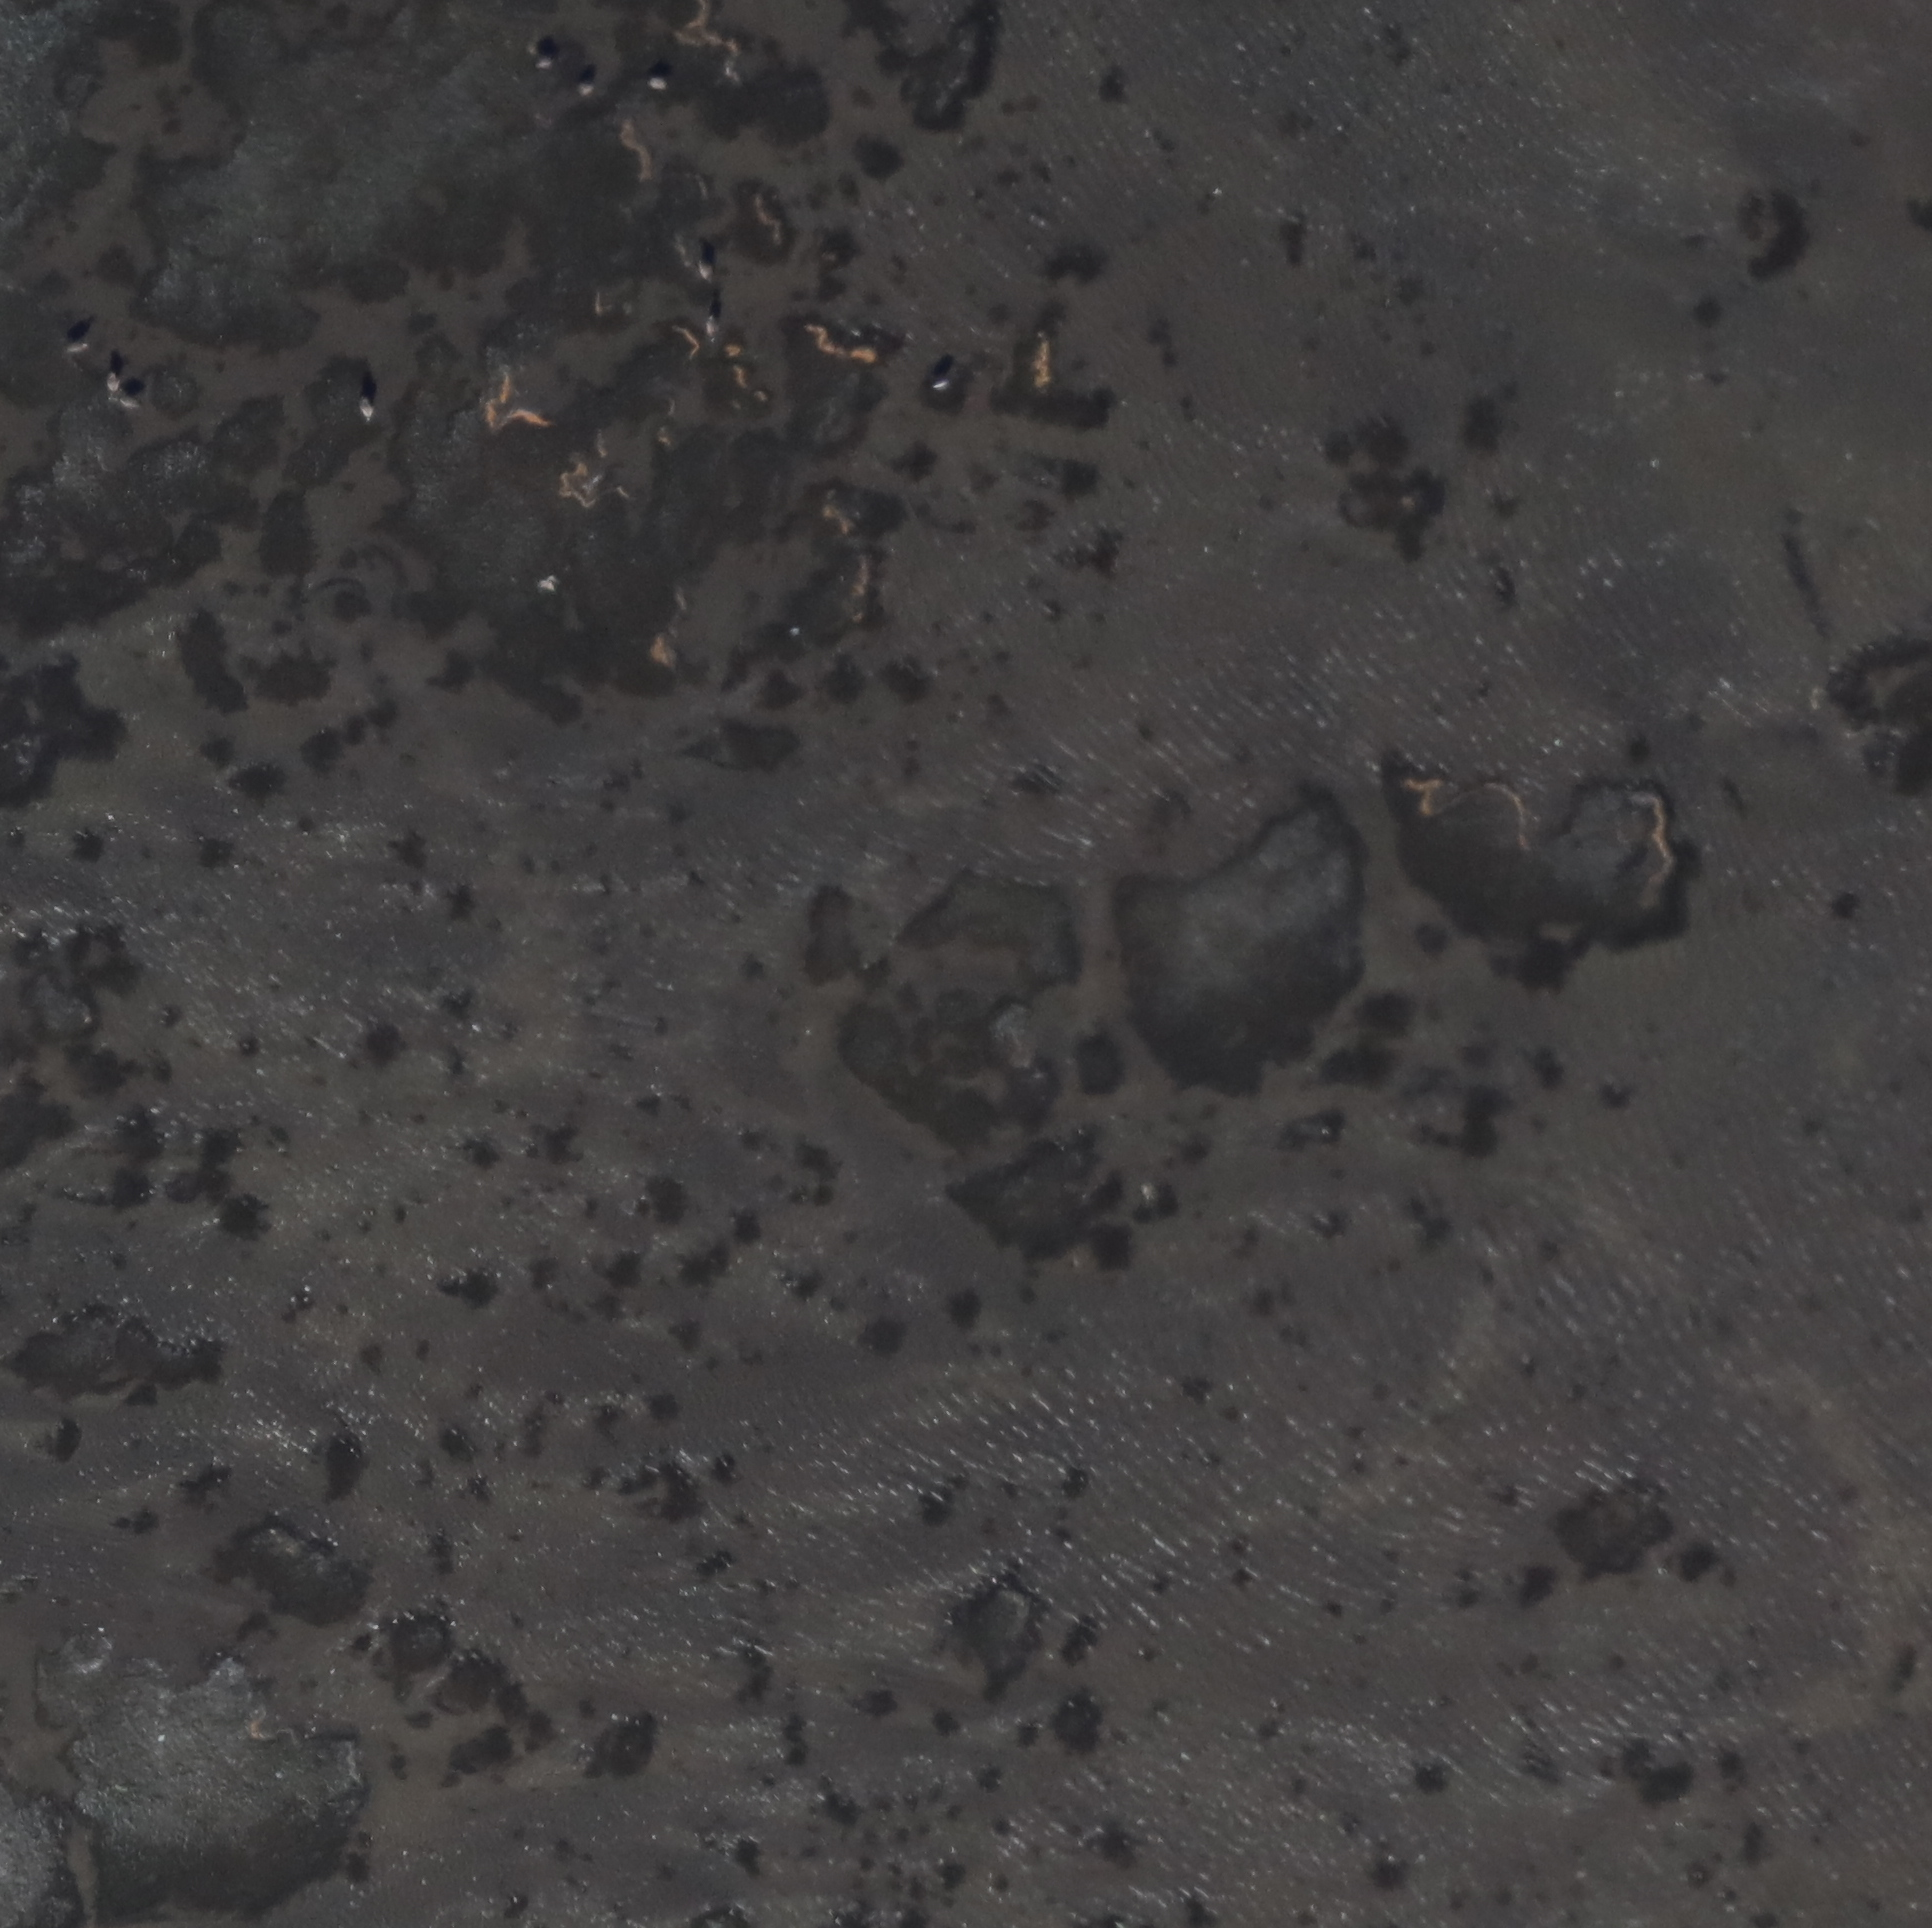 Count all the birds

10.